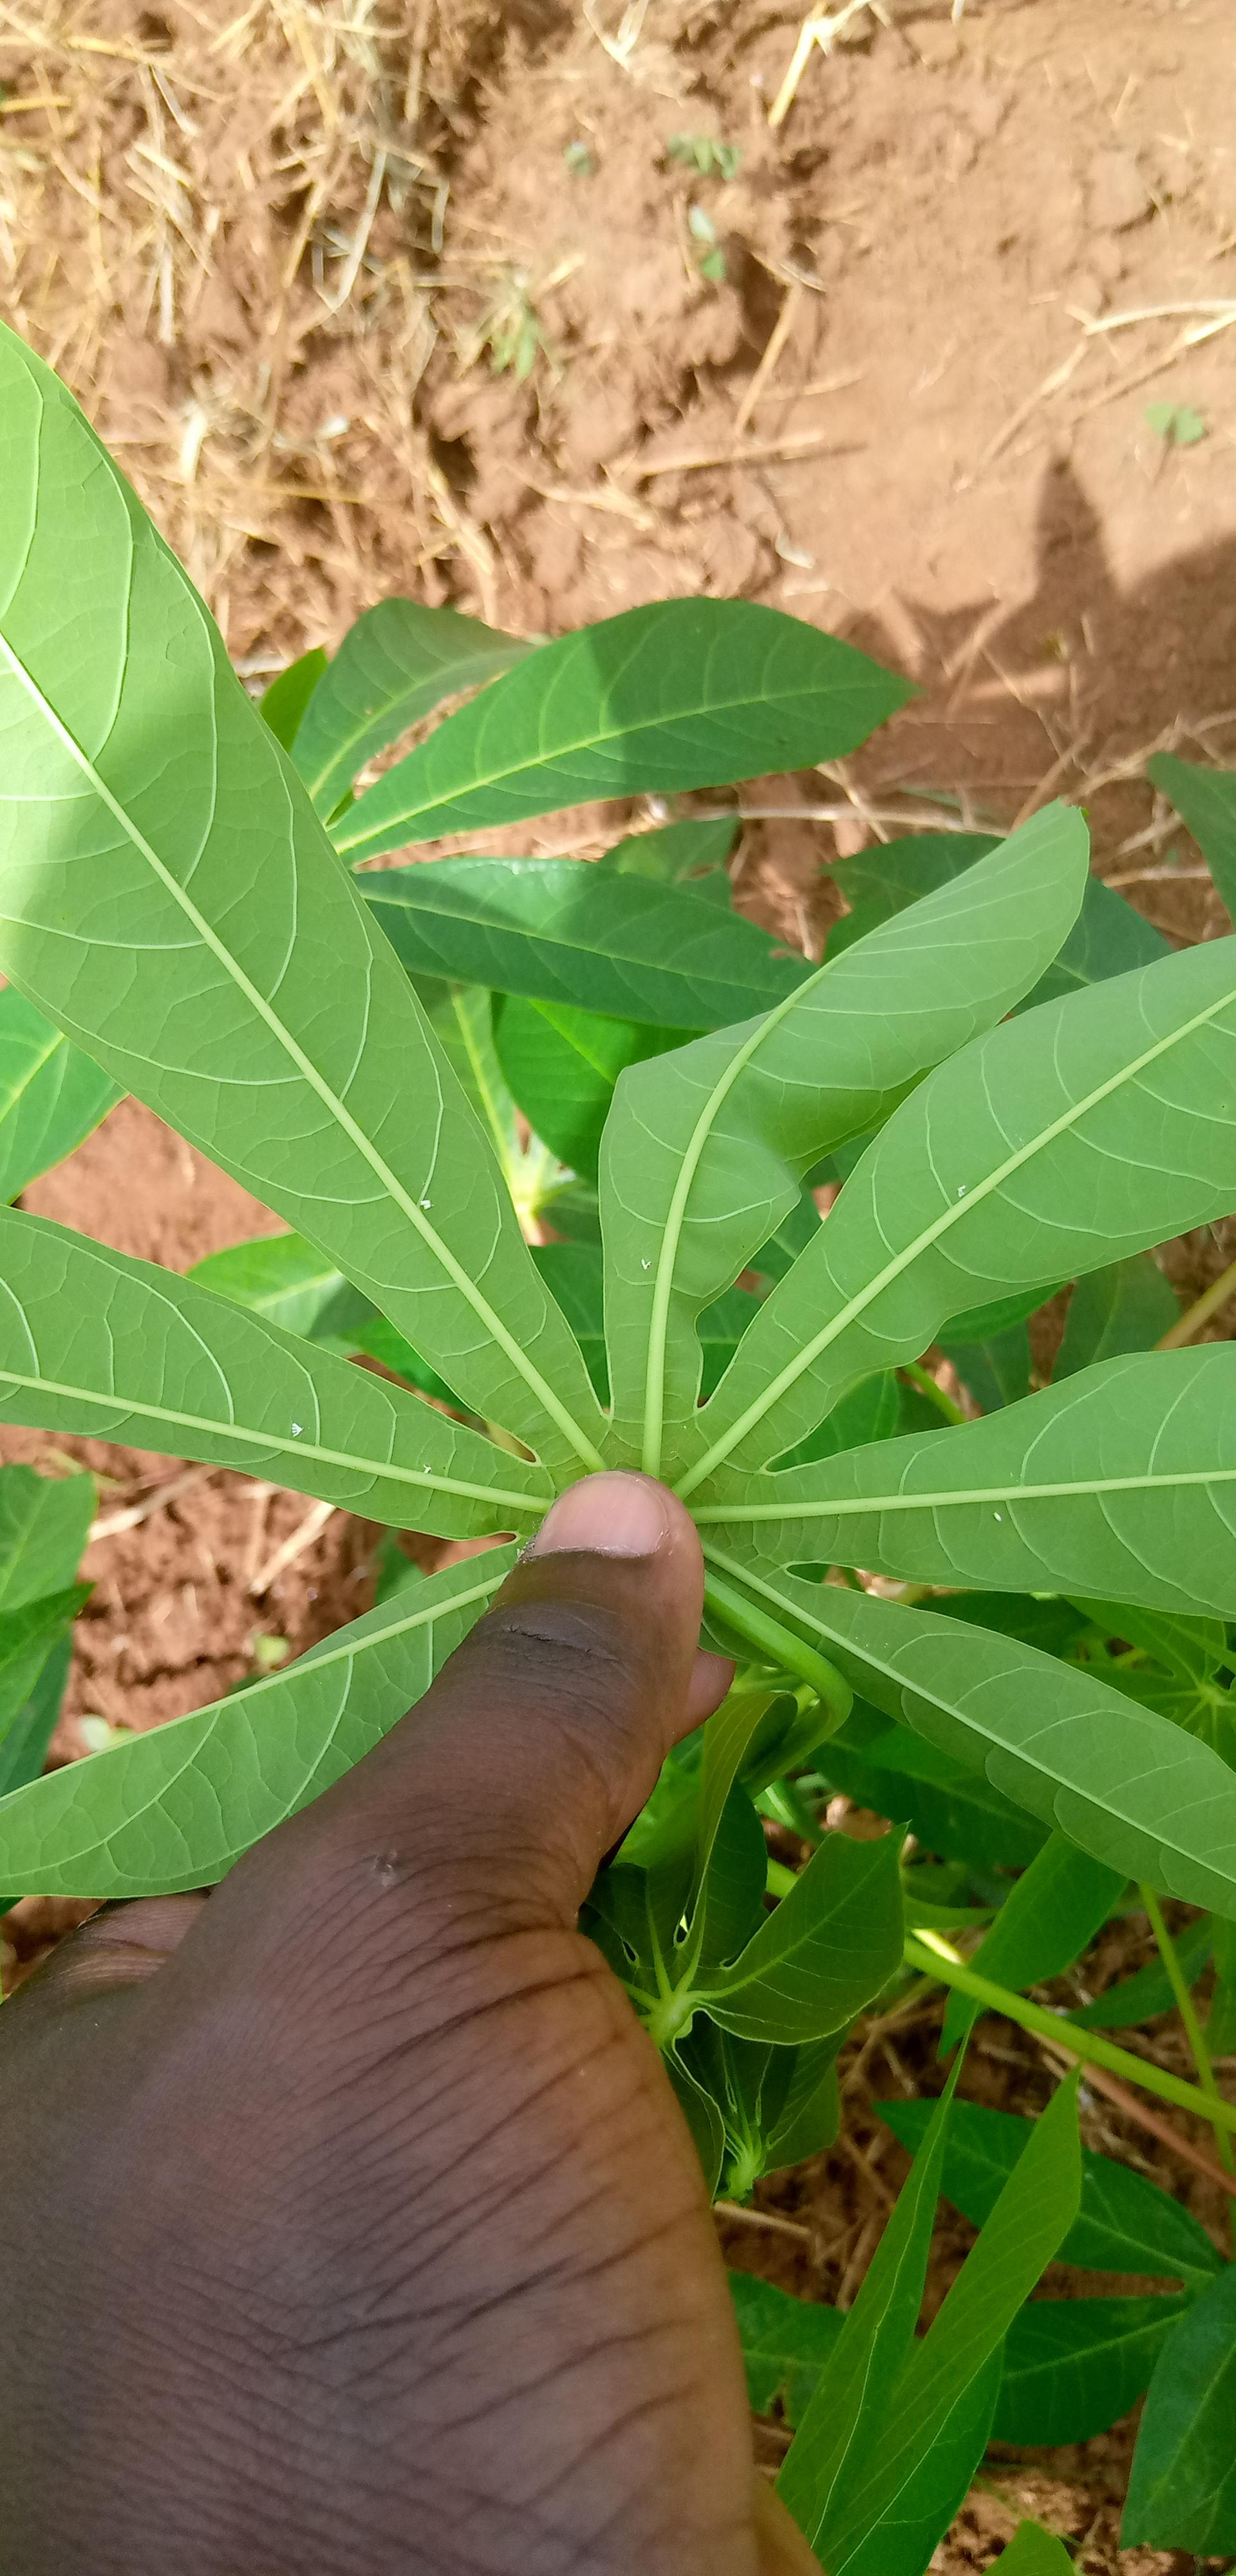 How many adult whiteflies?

7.